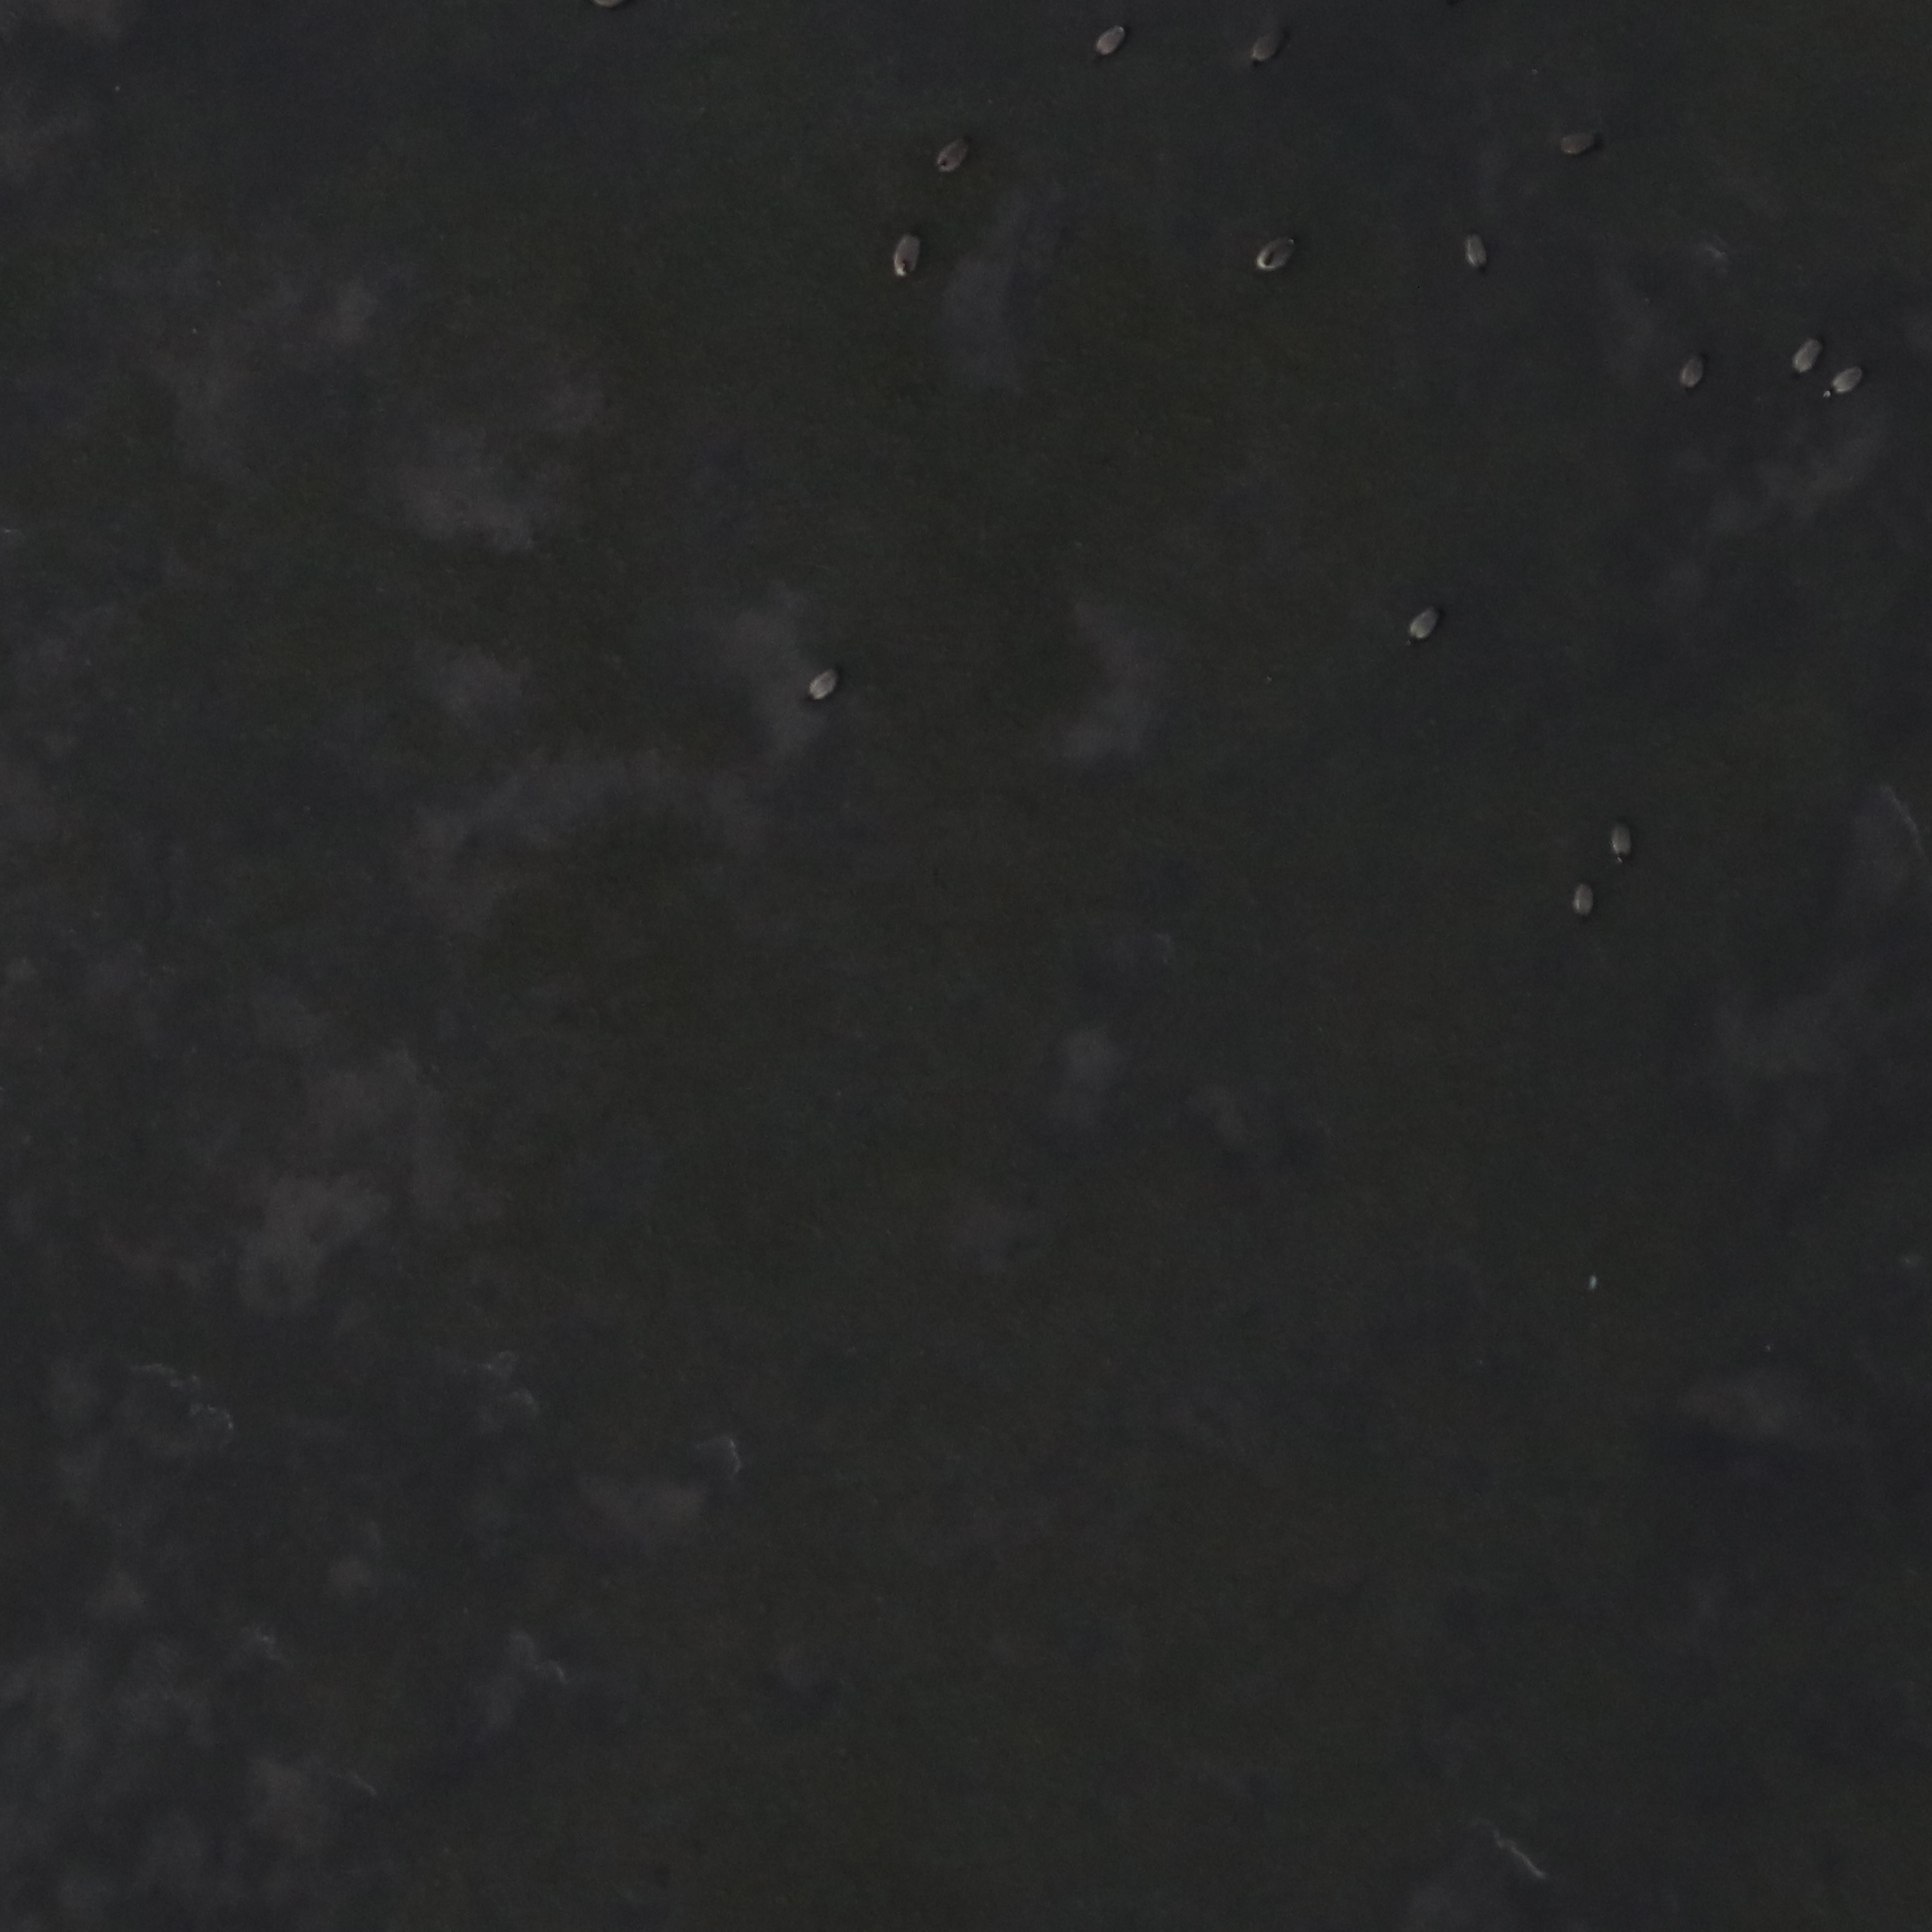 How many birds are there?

15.